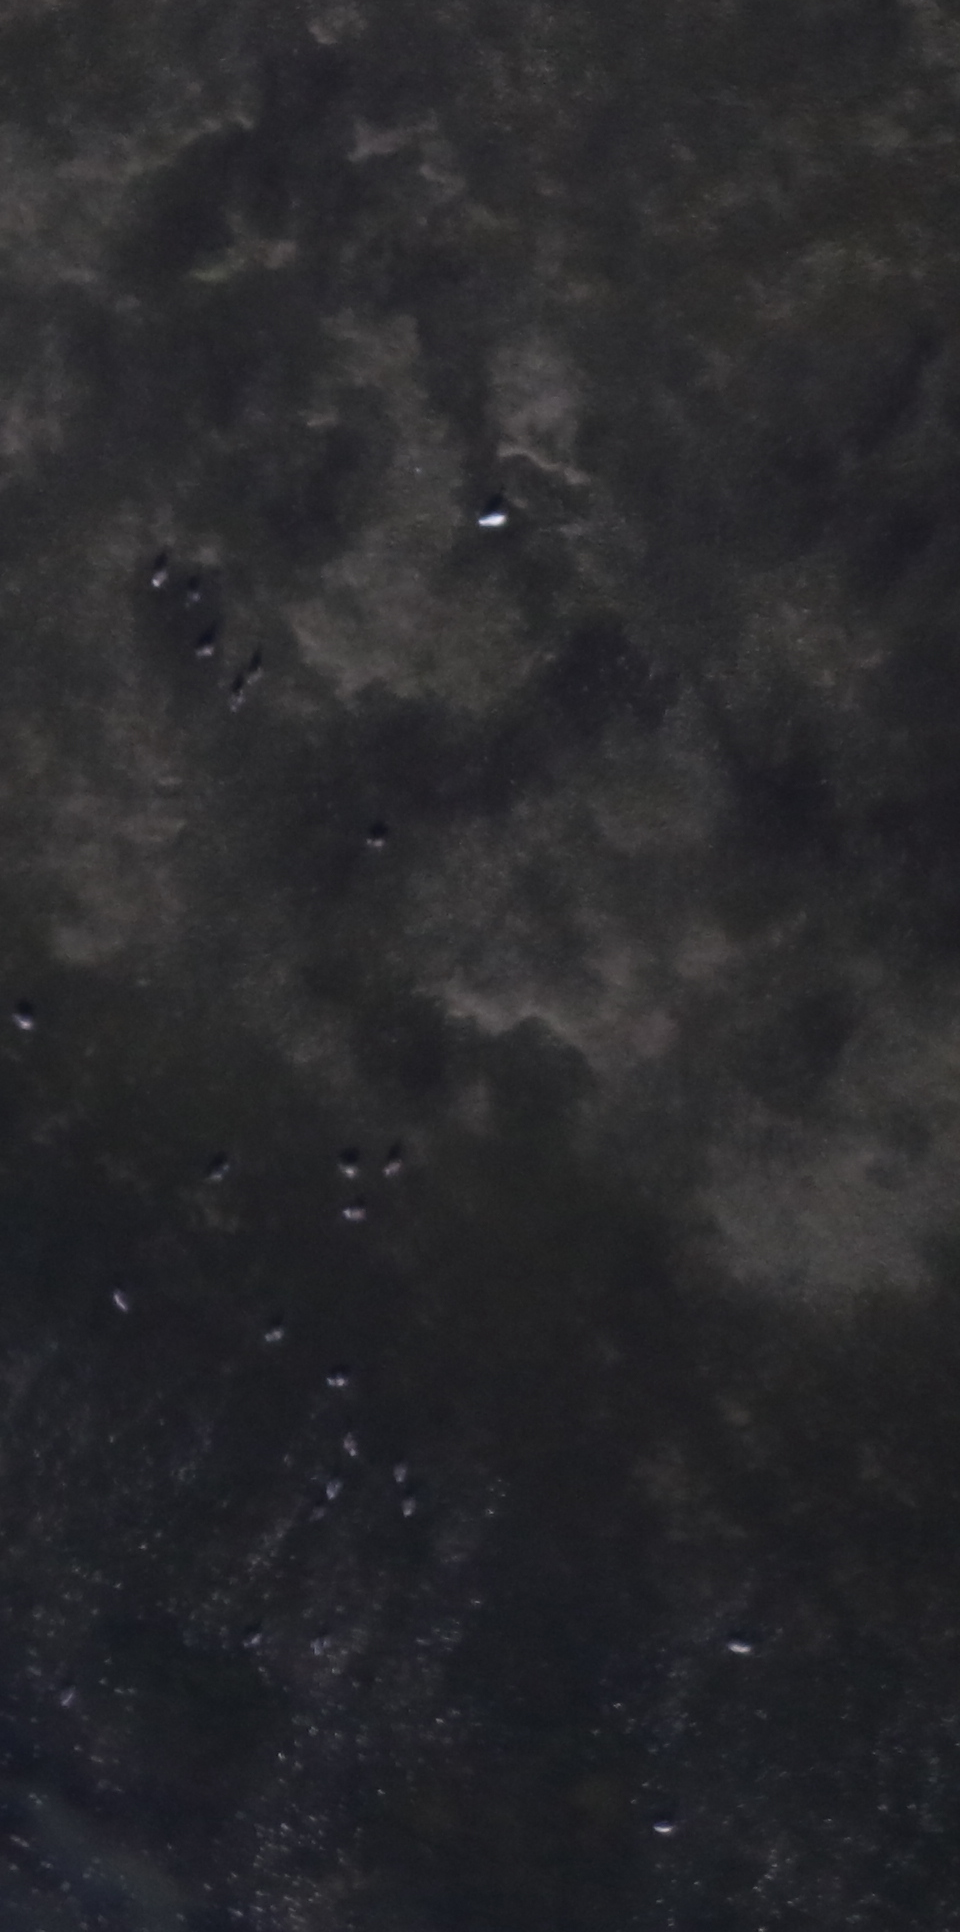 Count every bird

25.